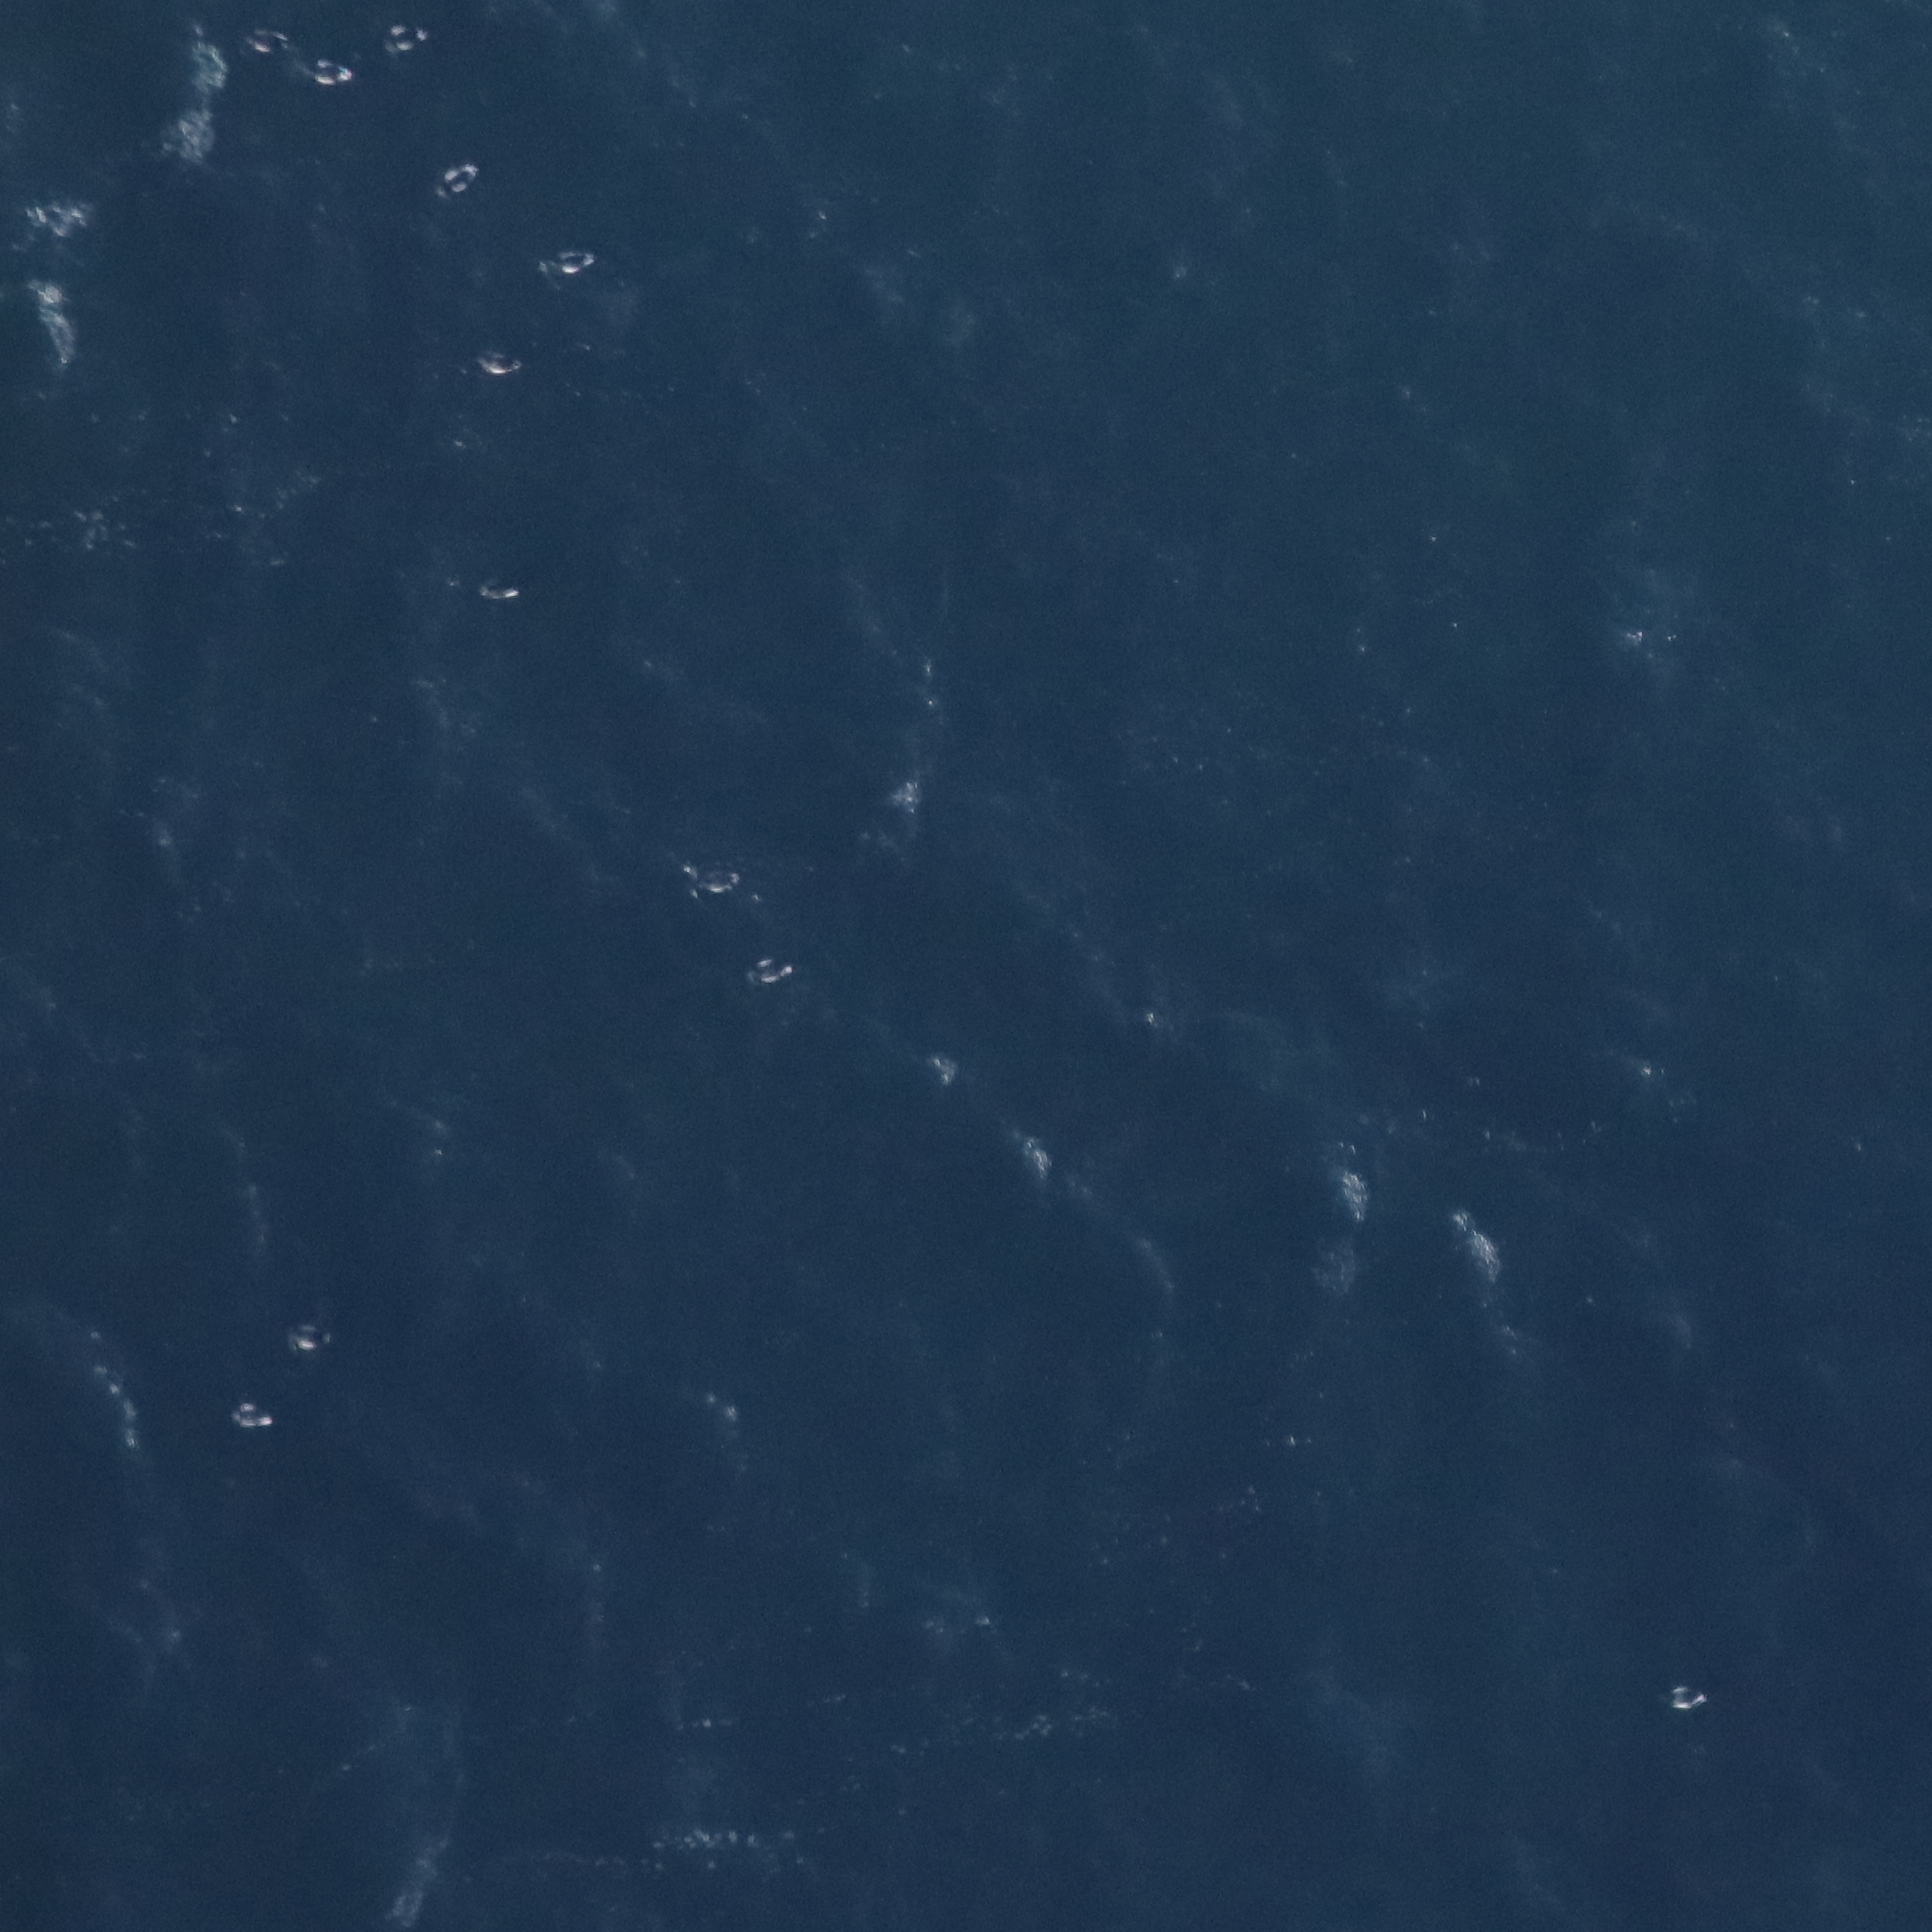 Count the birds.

11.